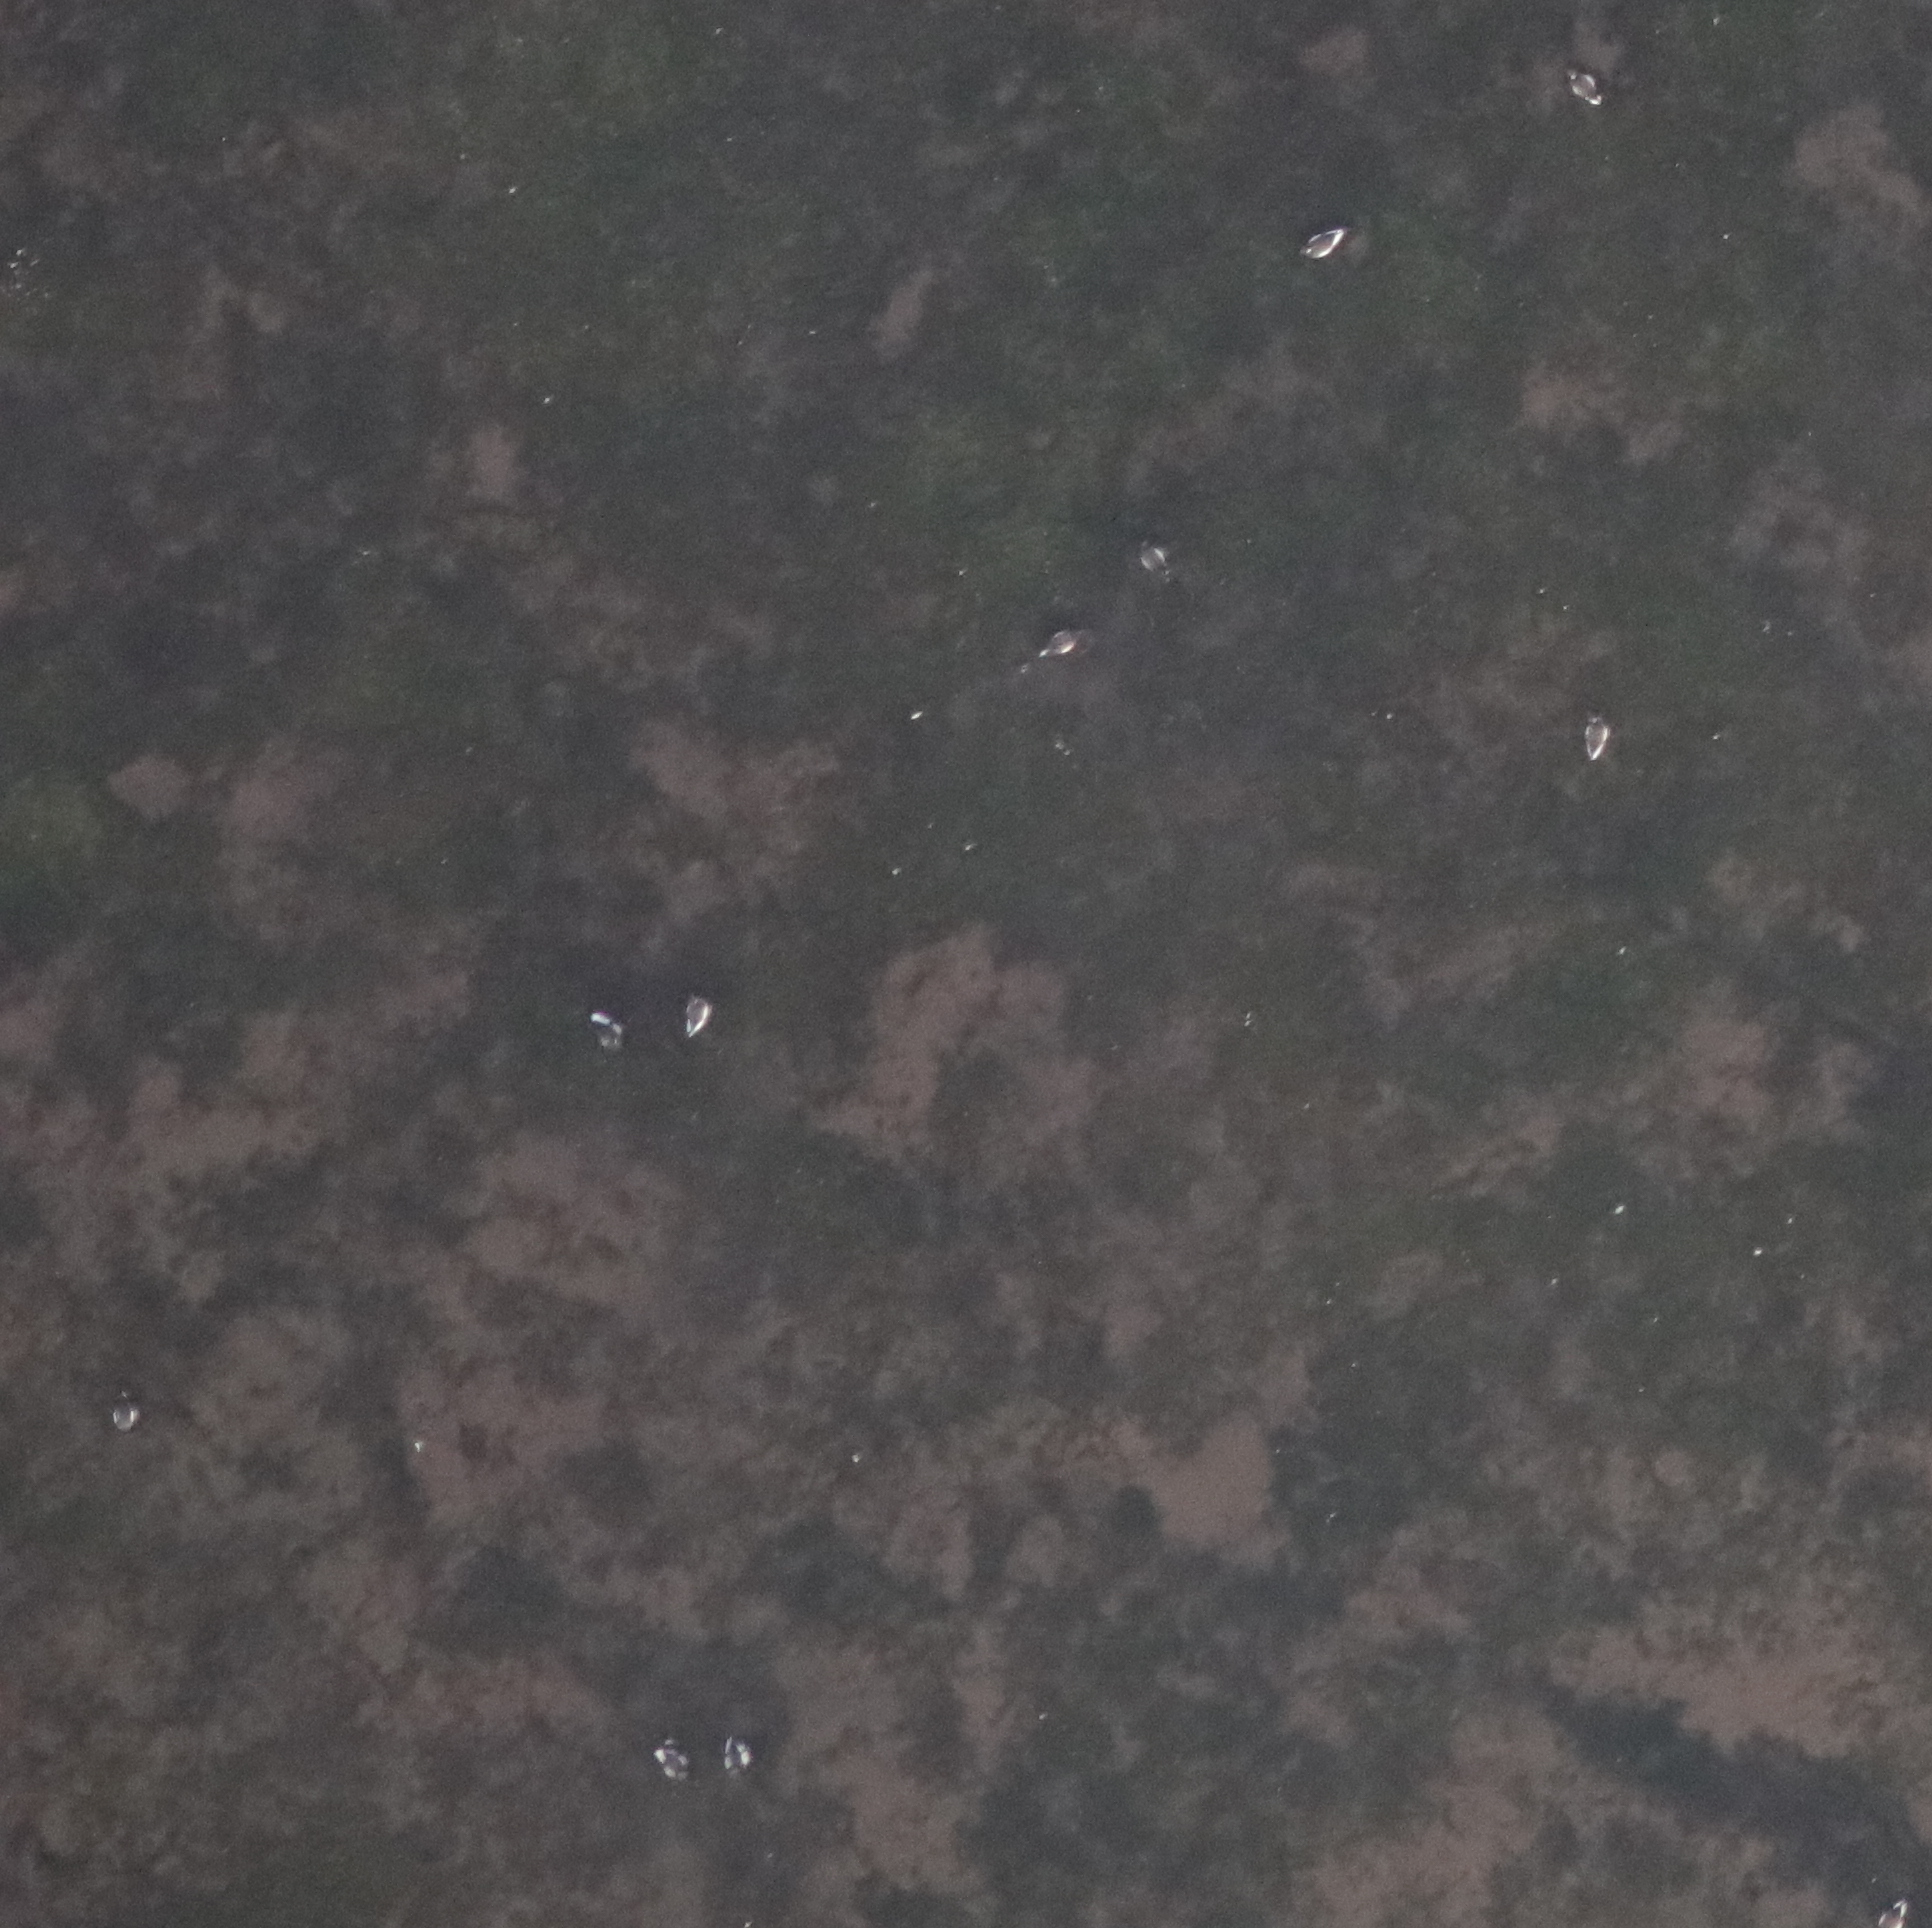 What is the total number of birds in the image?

11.